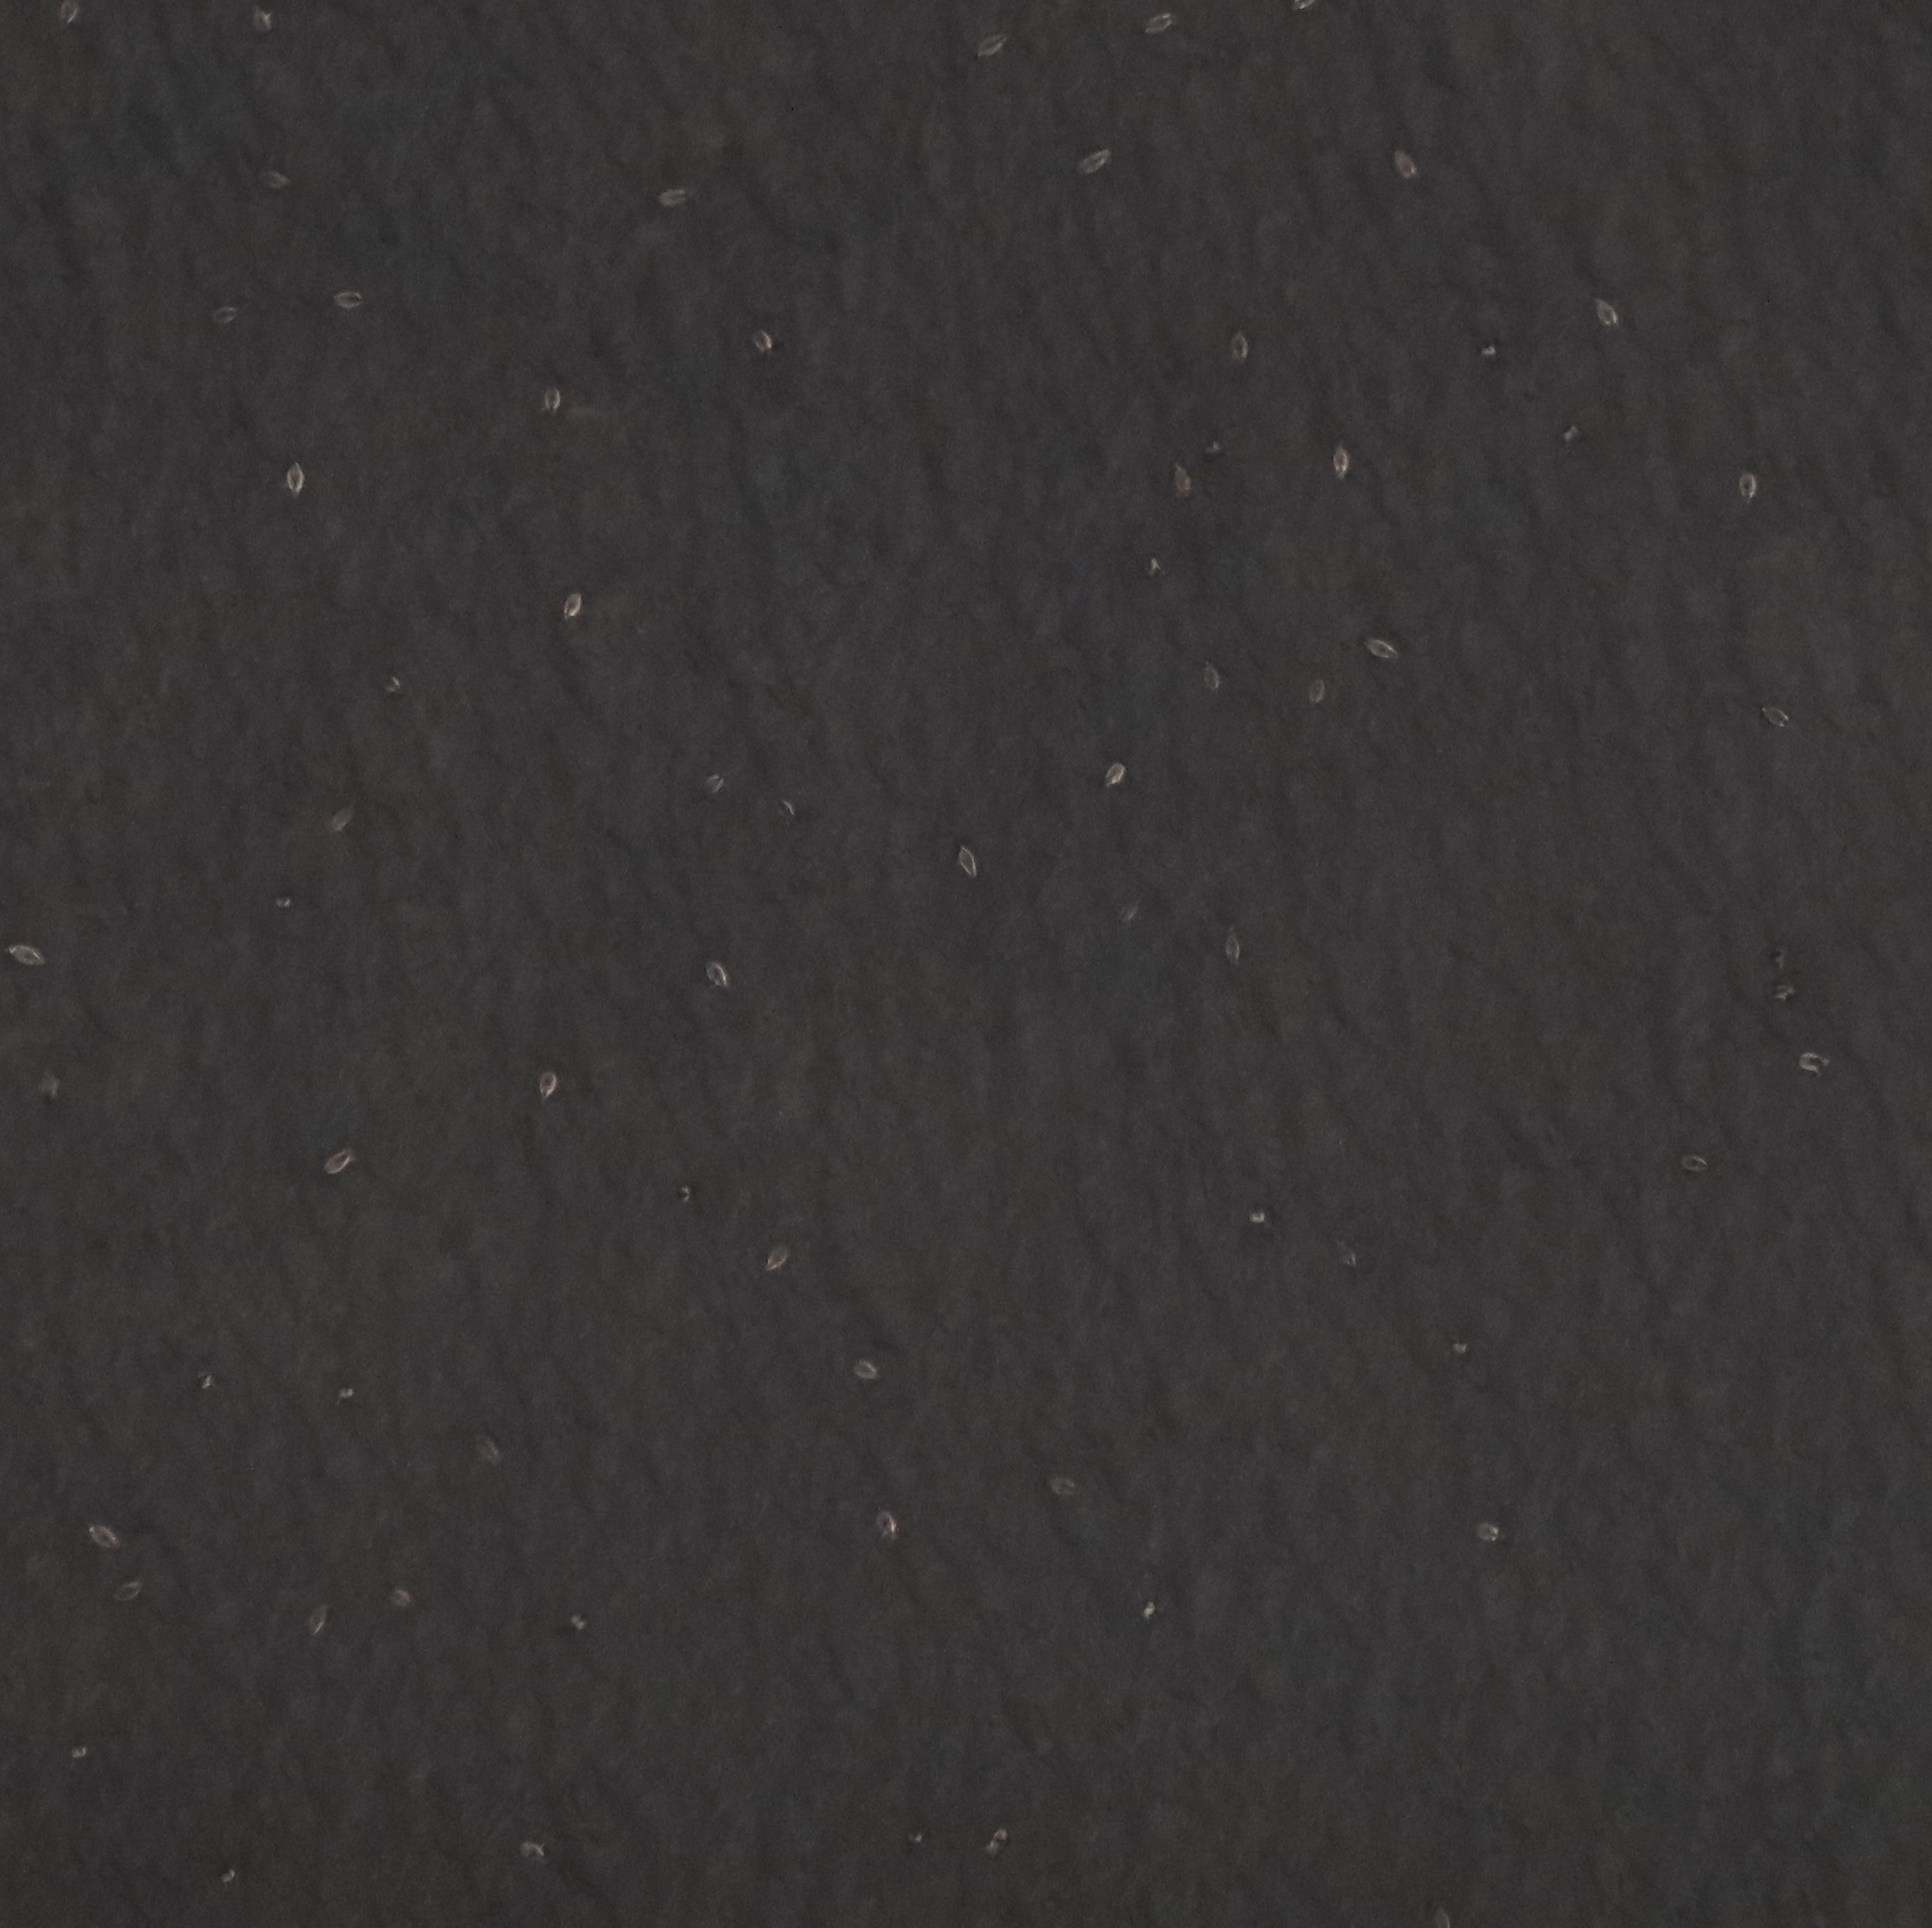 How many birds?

70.